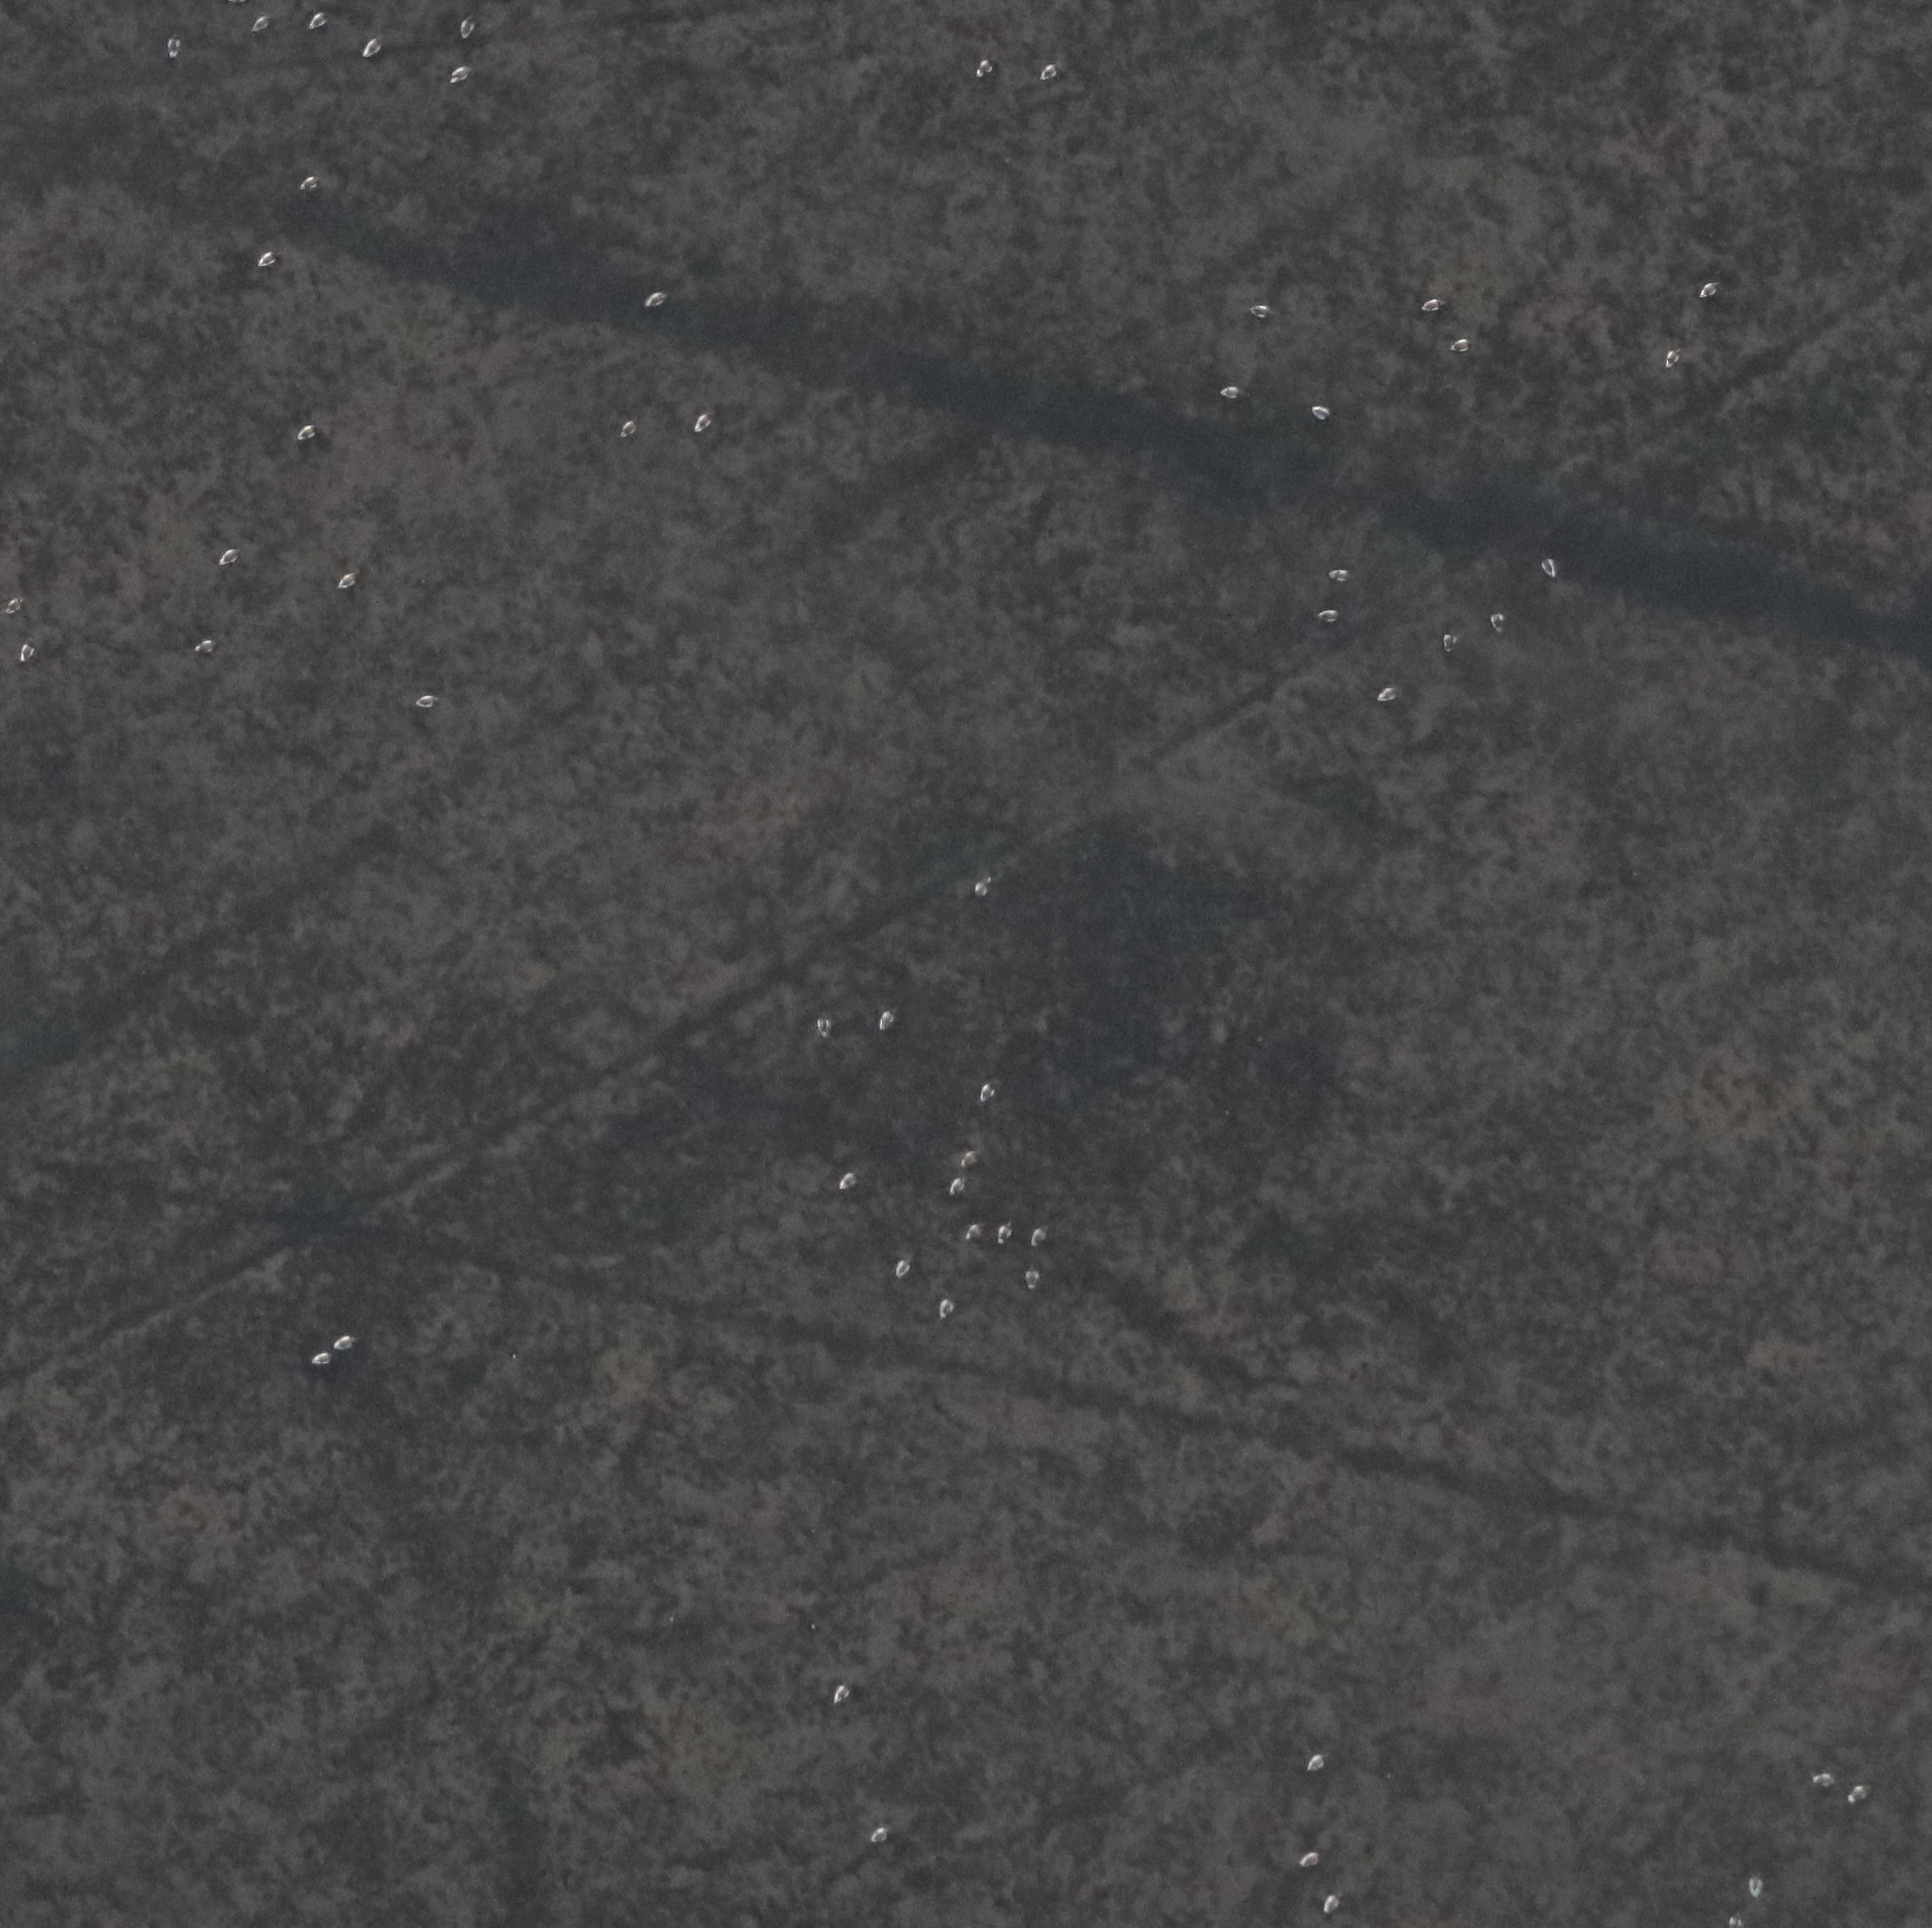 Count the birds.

57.